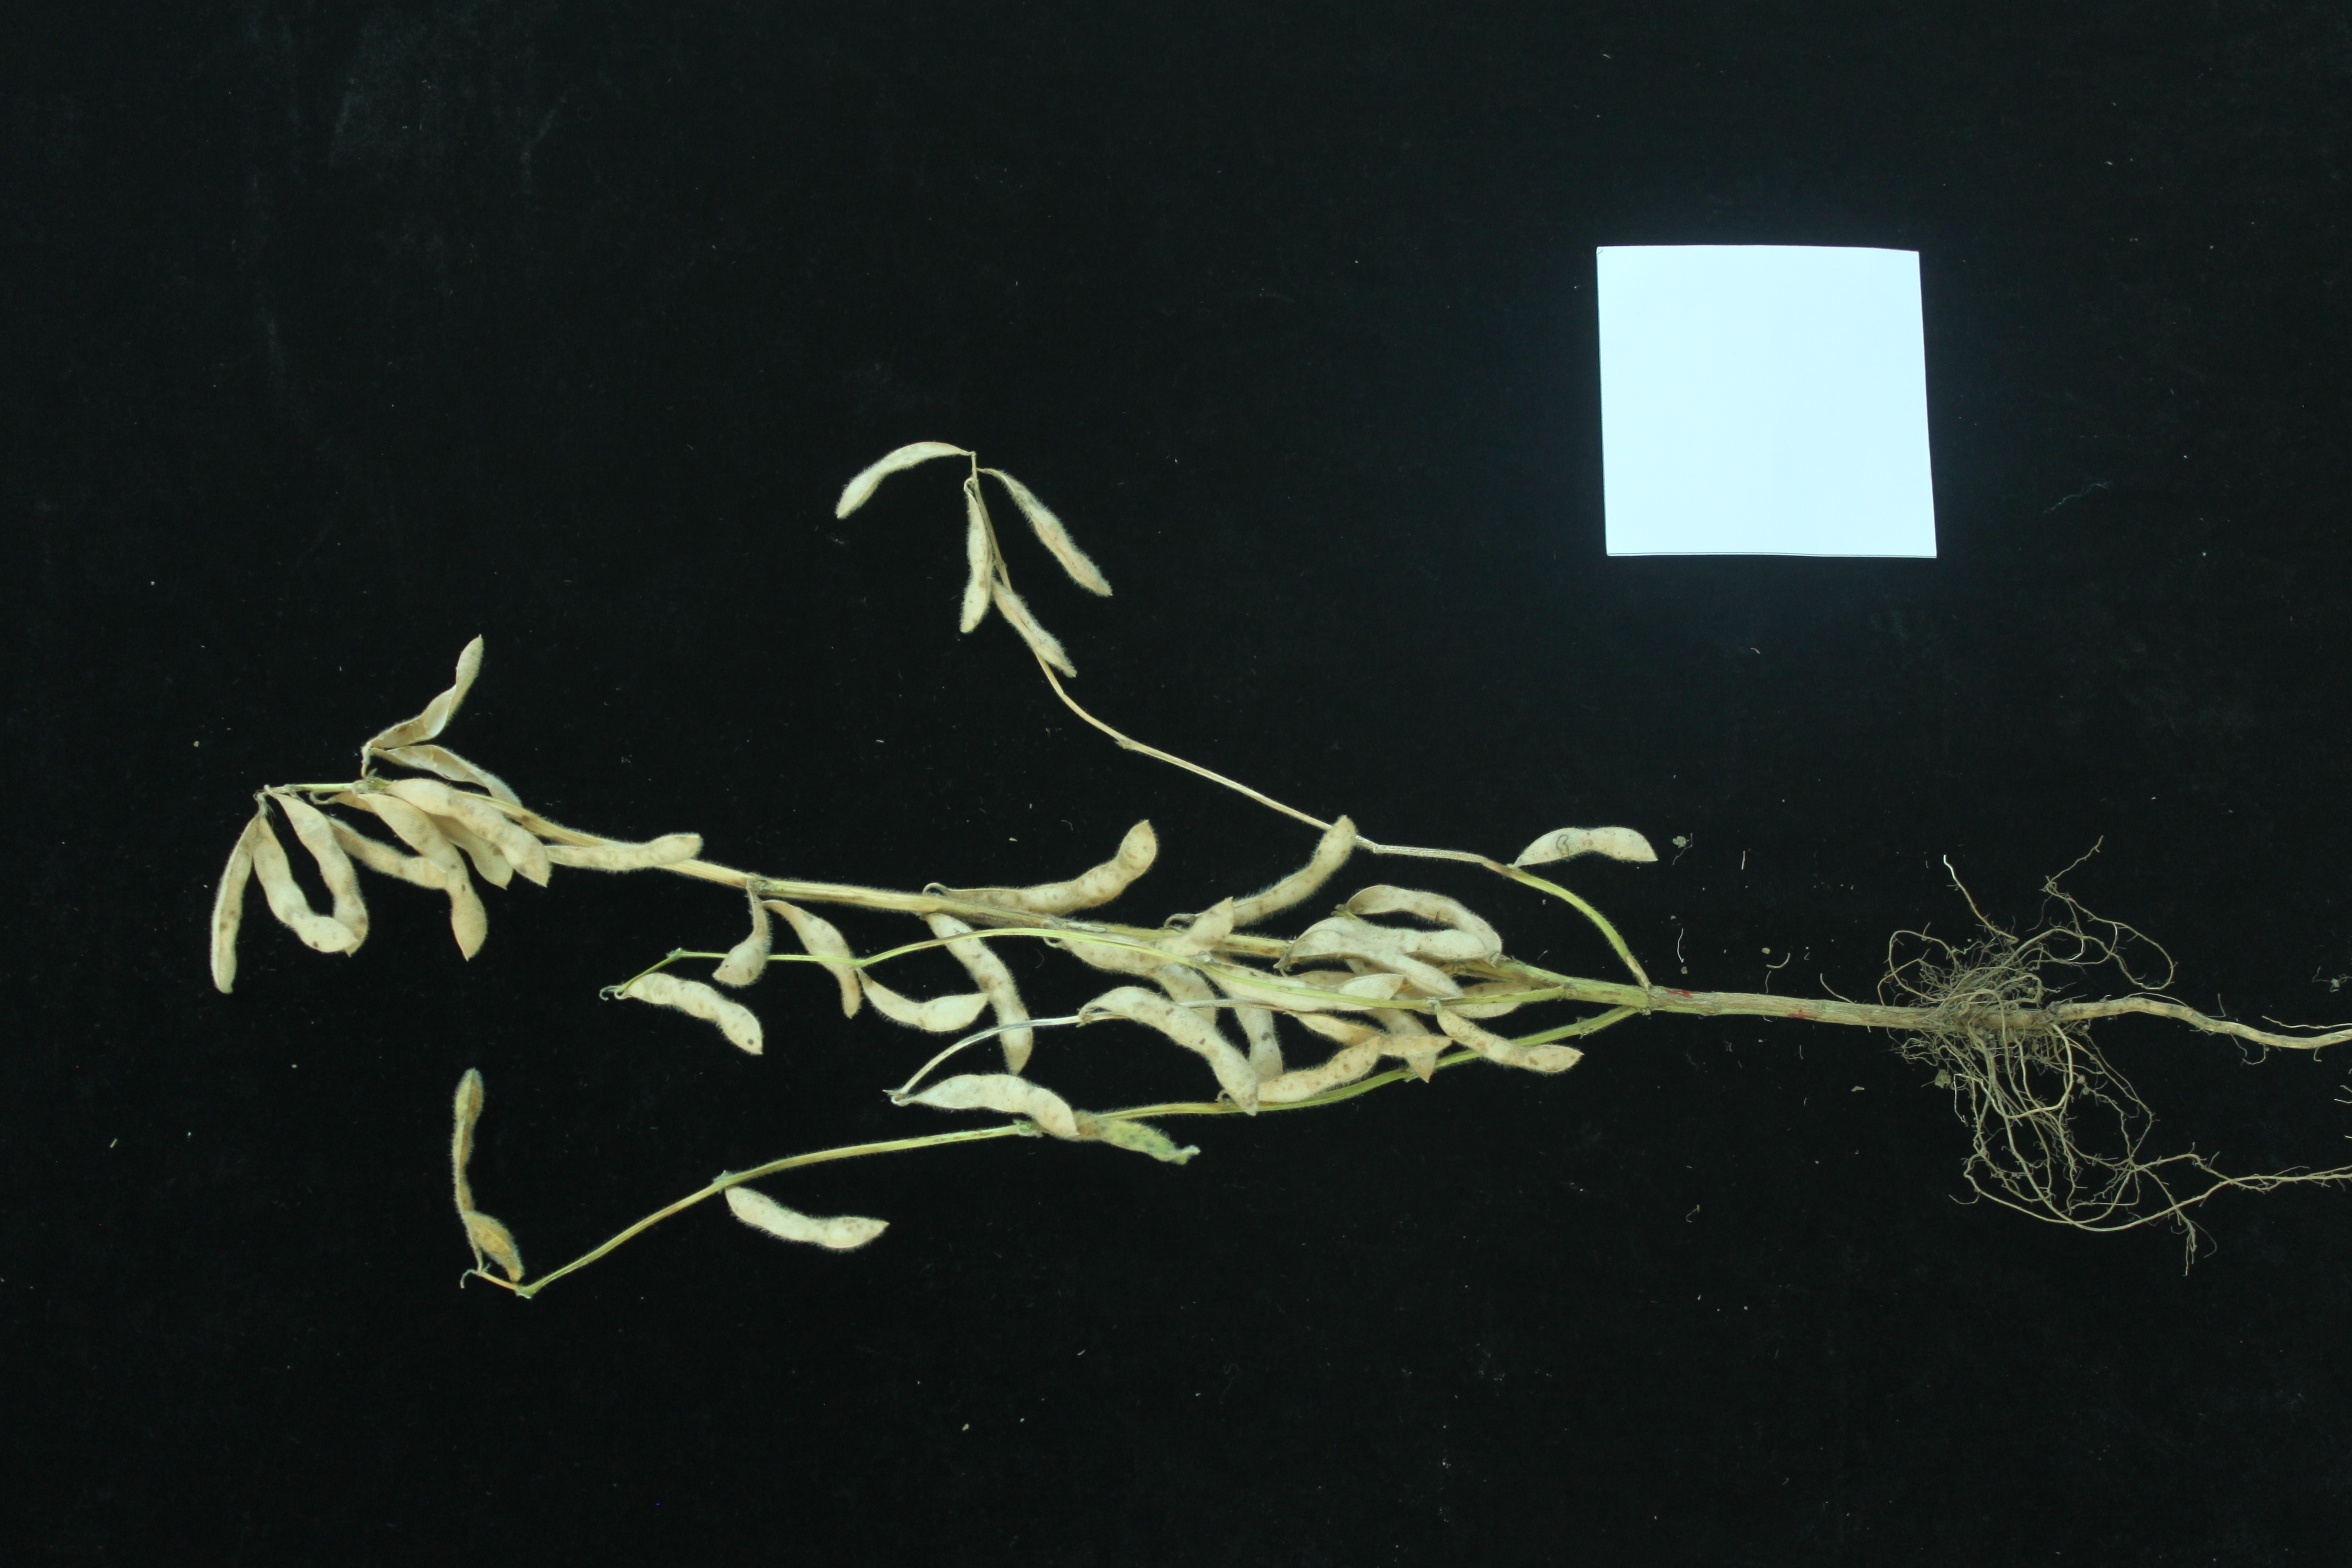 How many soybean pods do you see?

38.